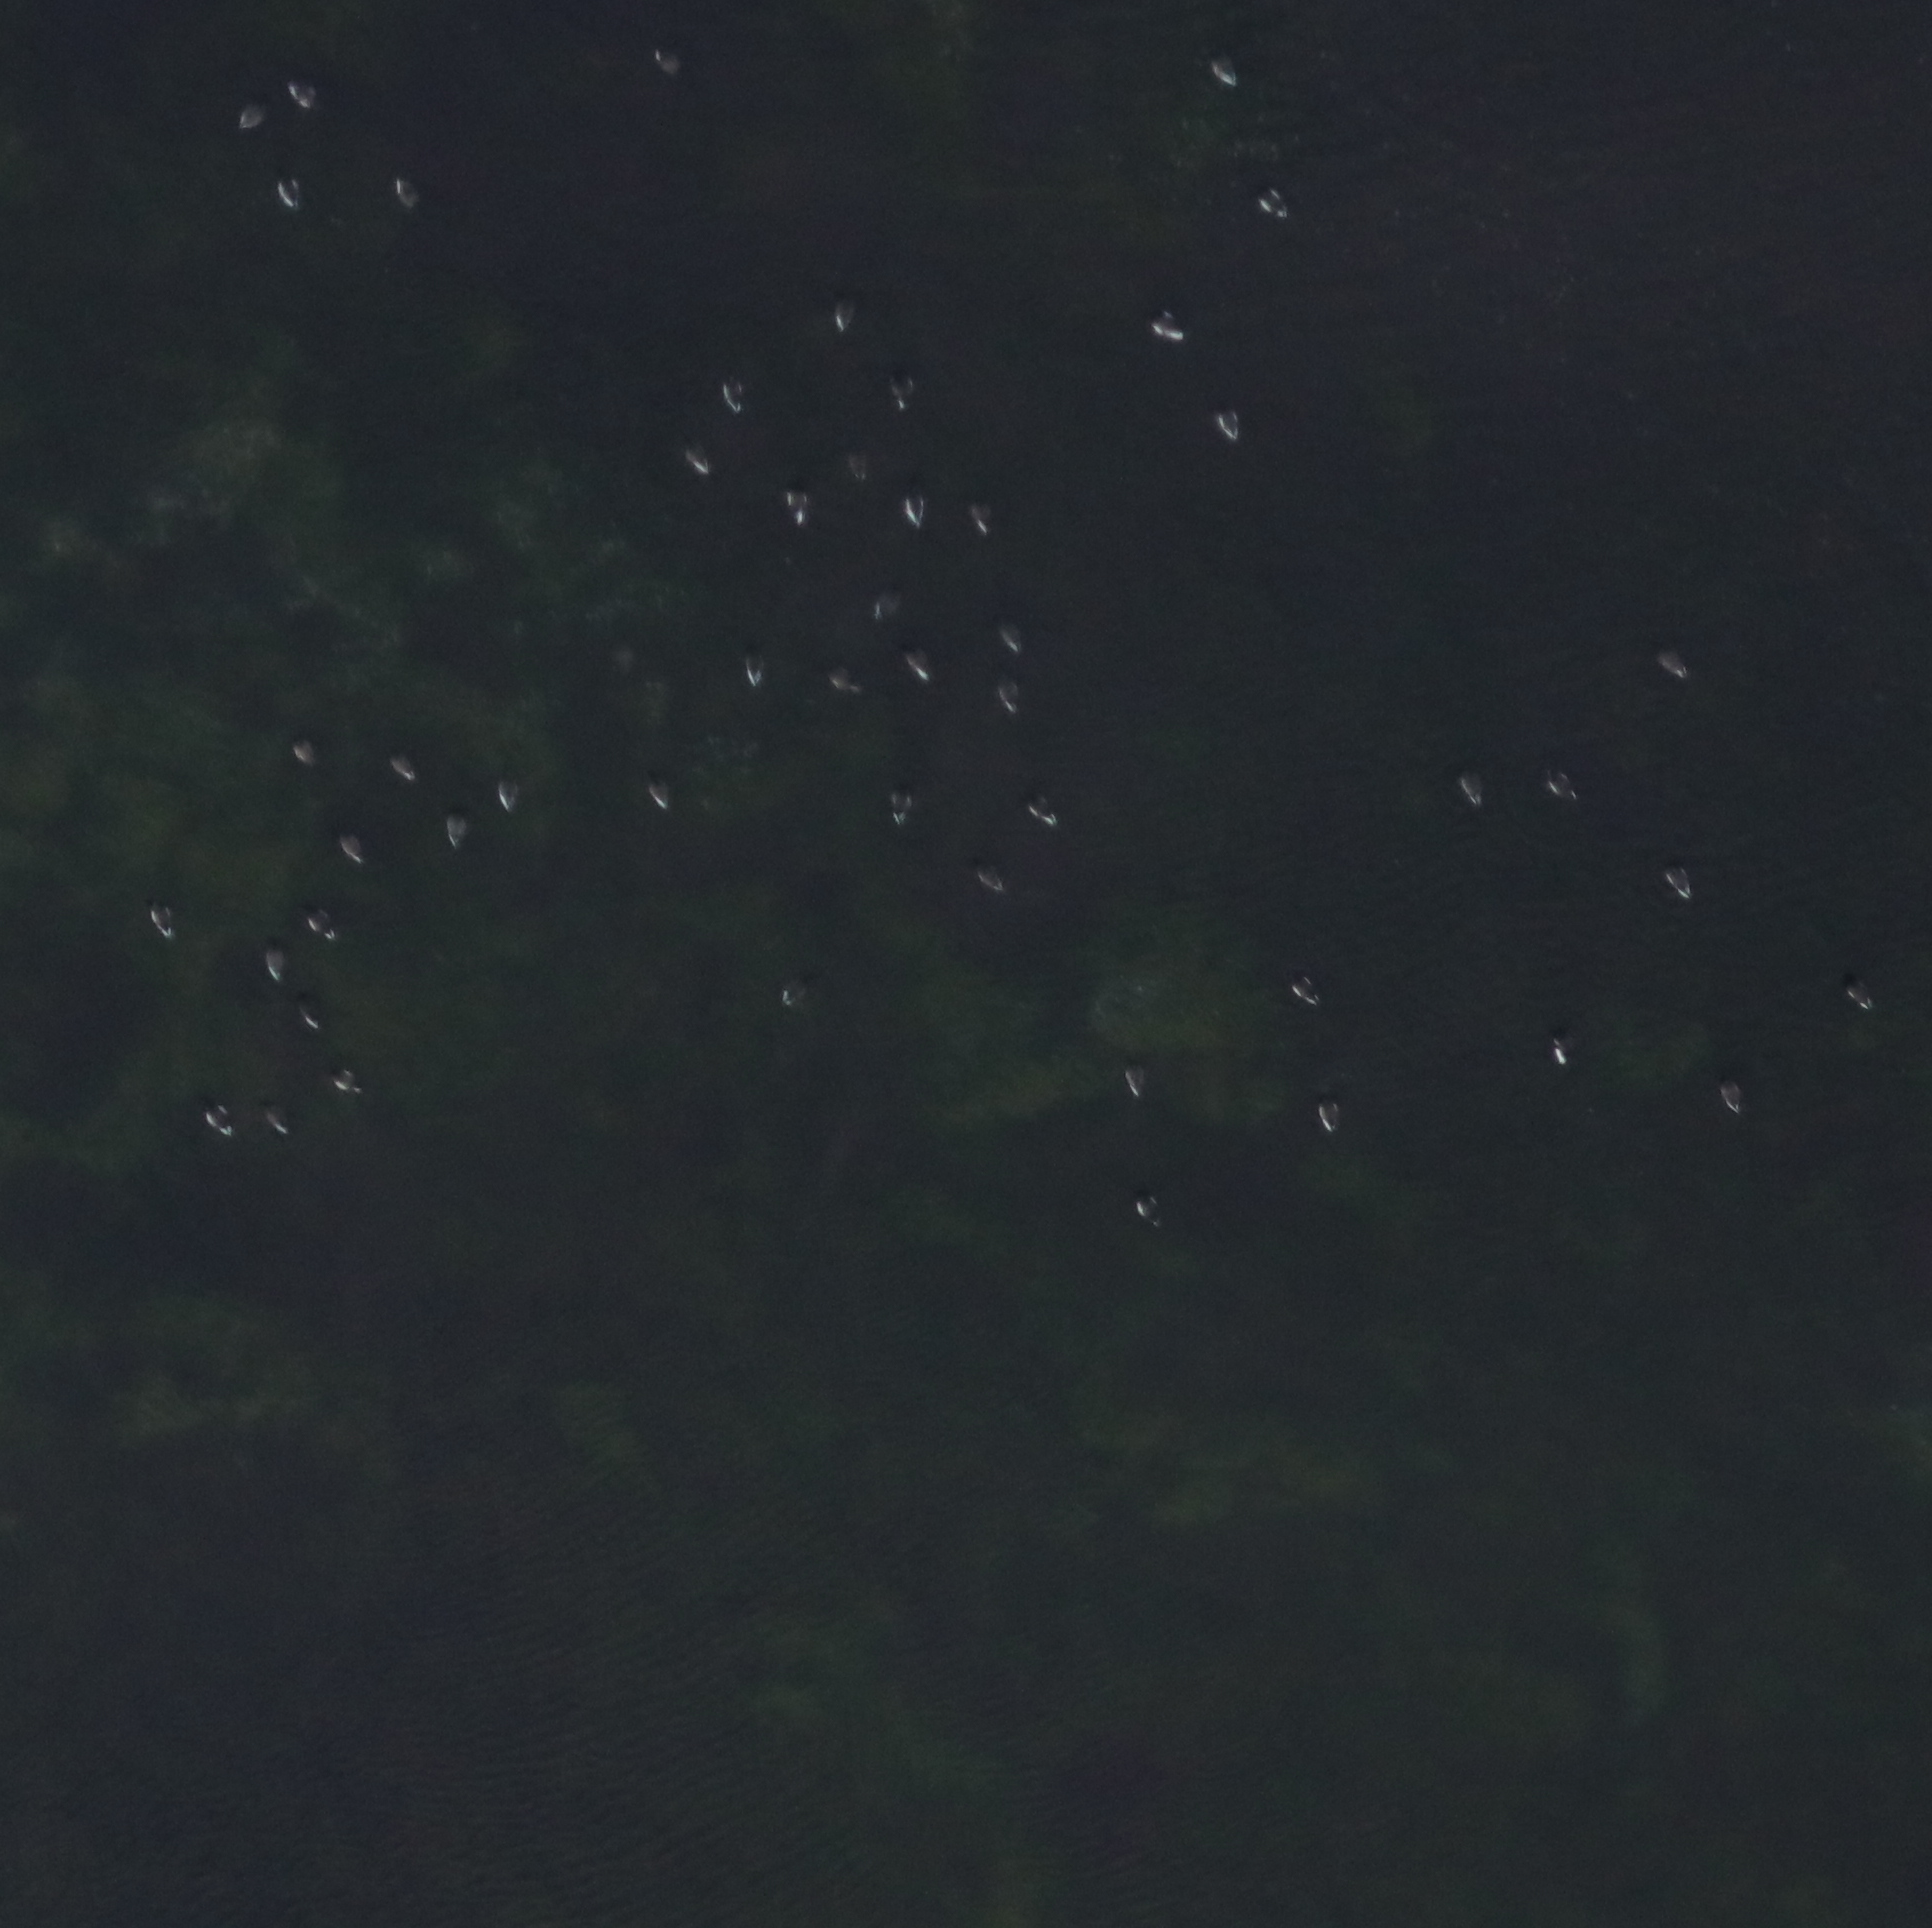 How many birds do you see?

51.